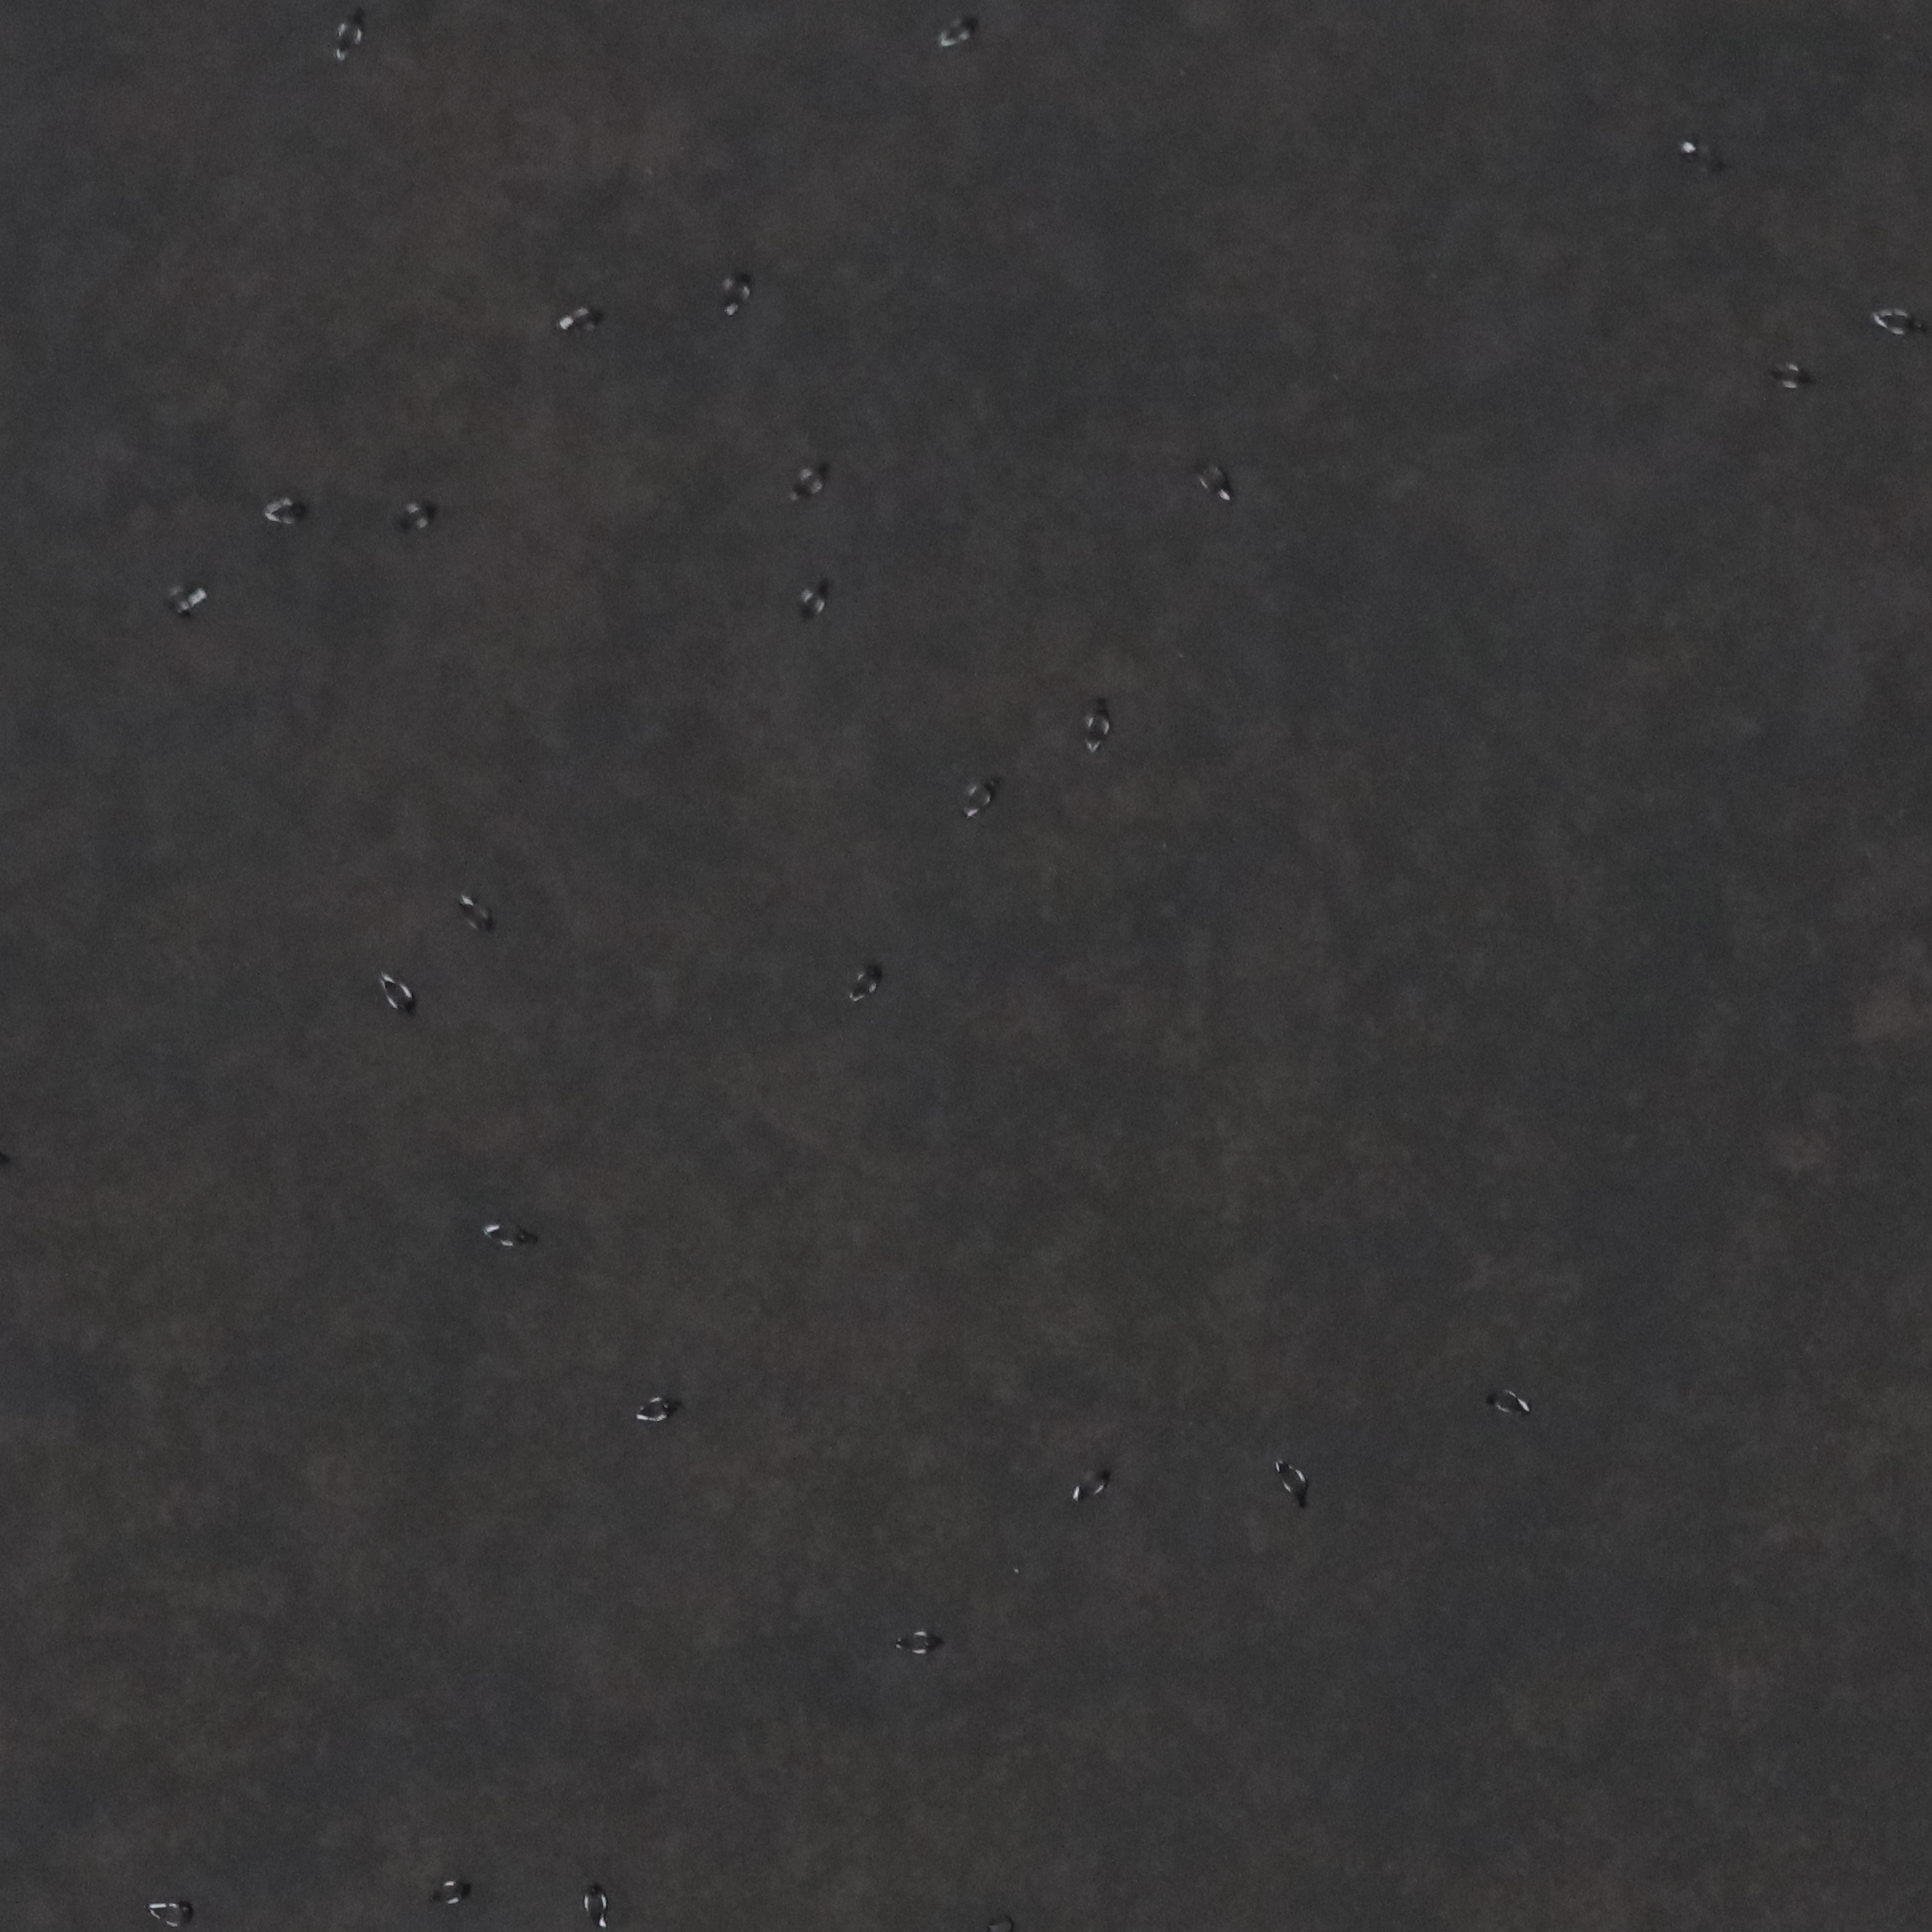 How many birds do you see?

27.